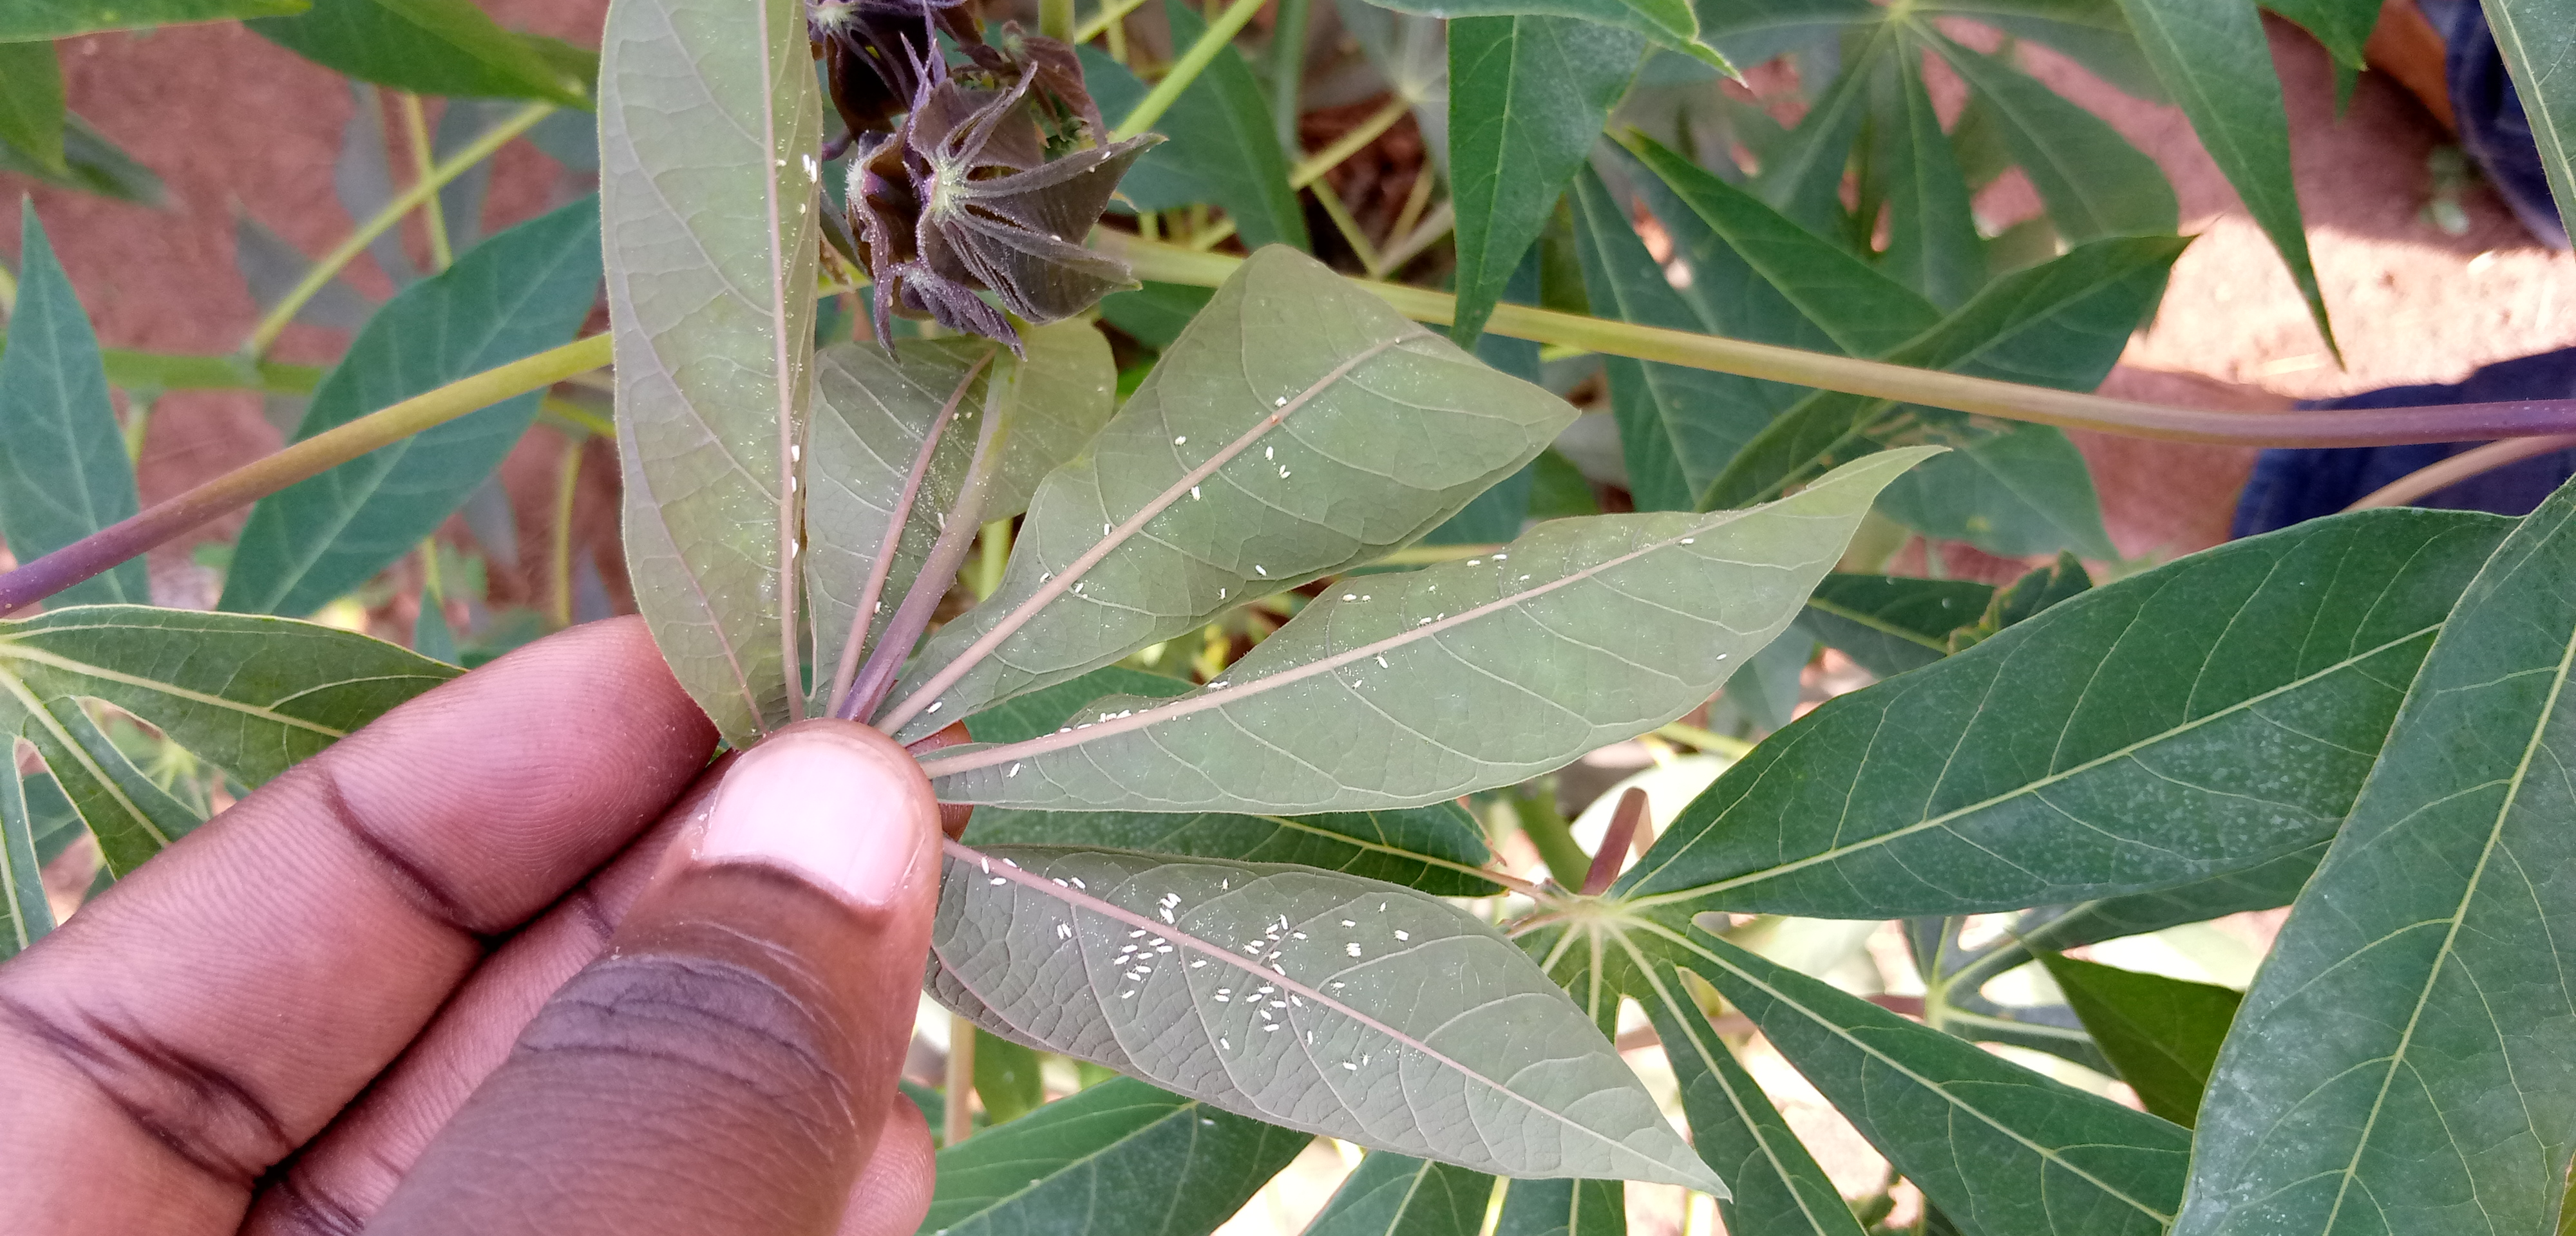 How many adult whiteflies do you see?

101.